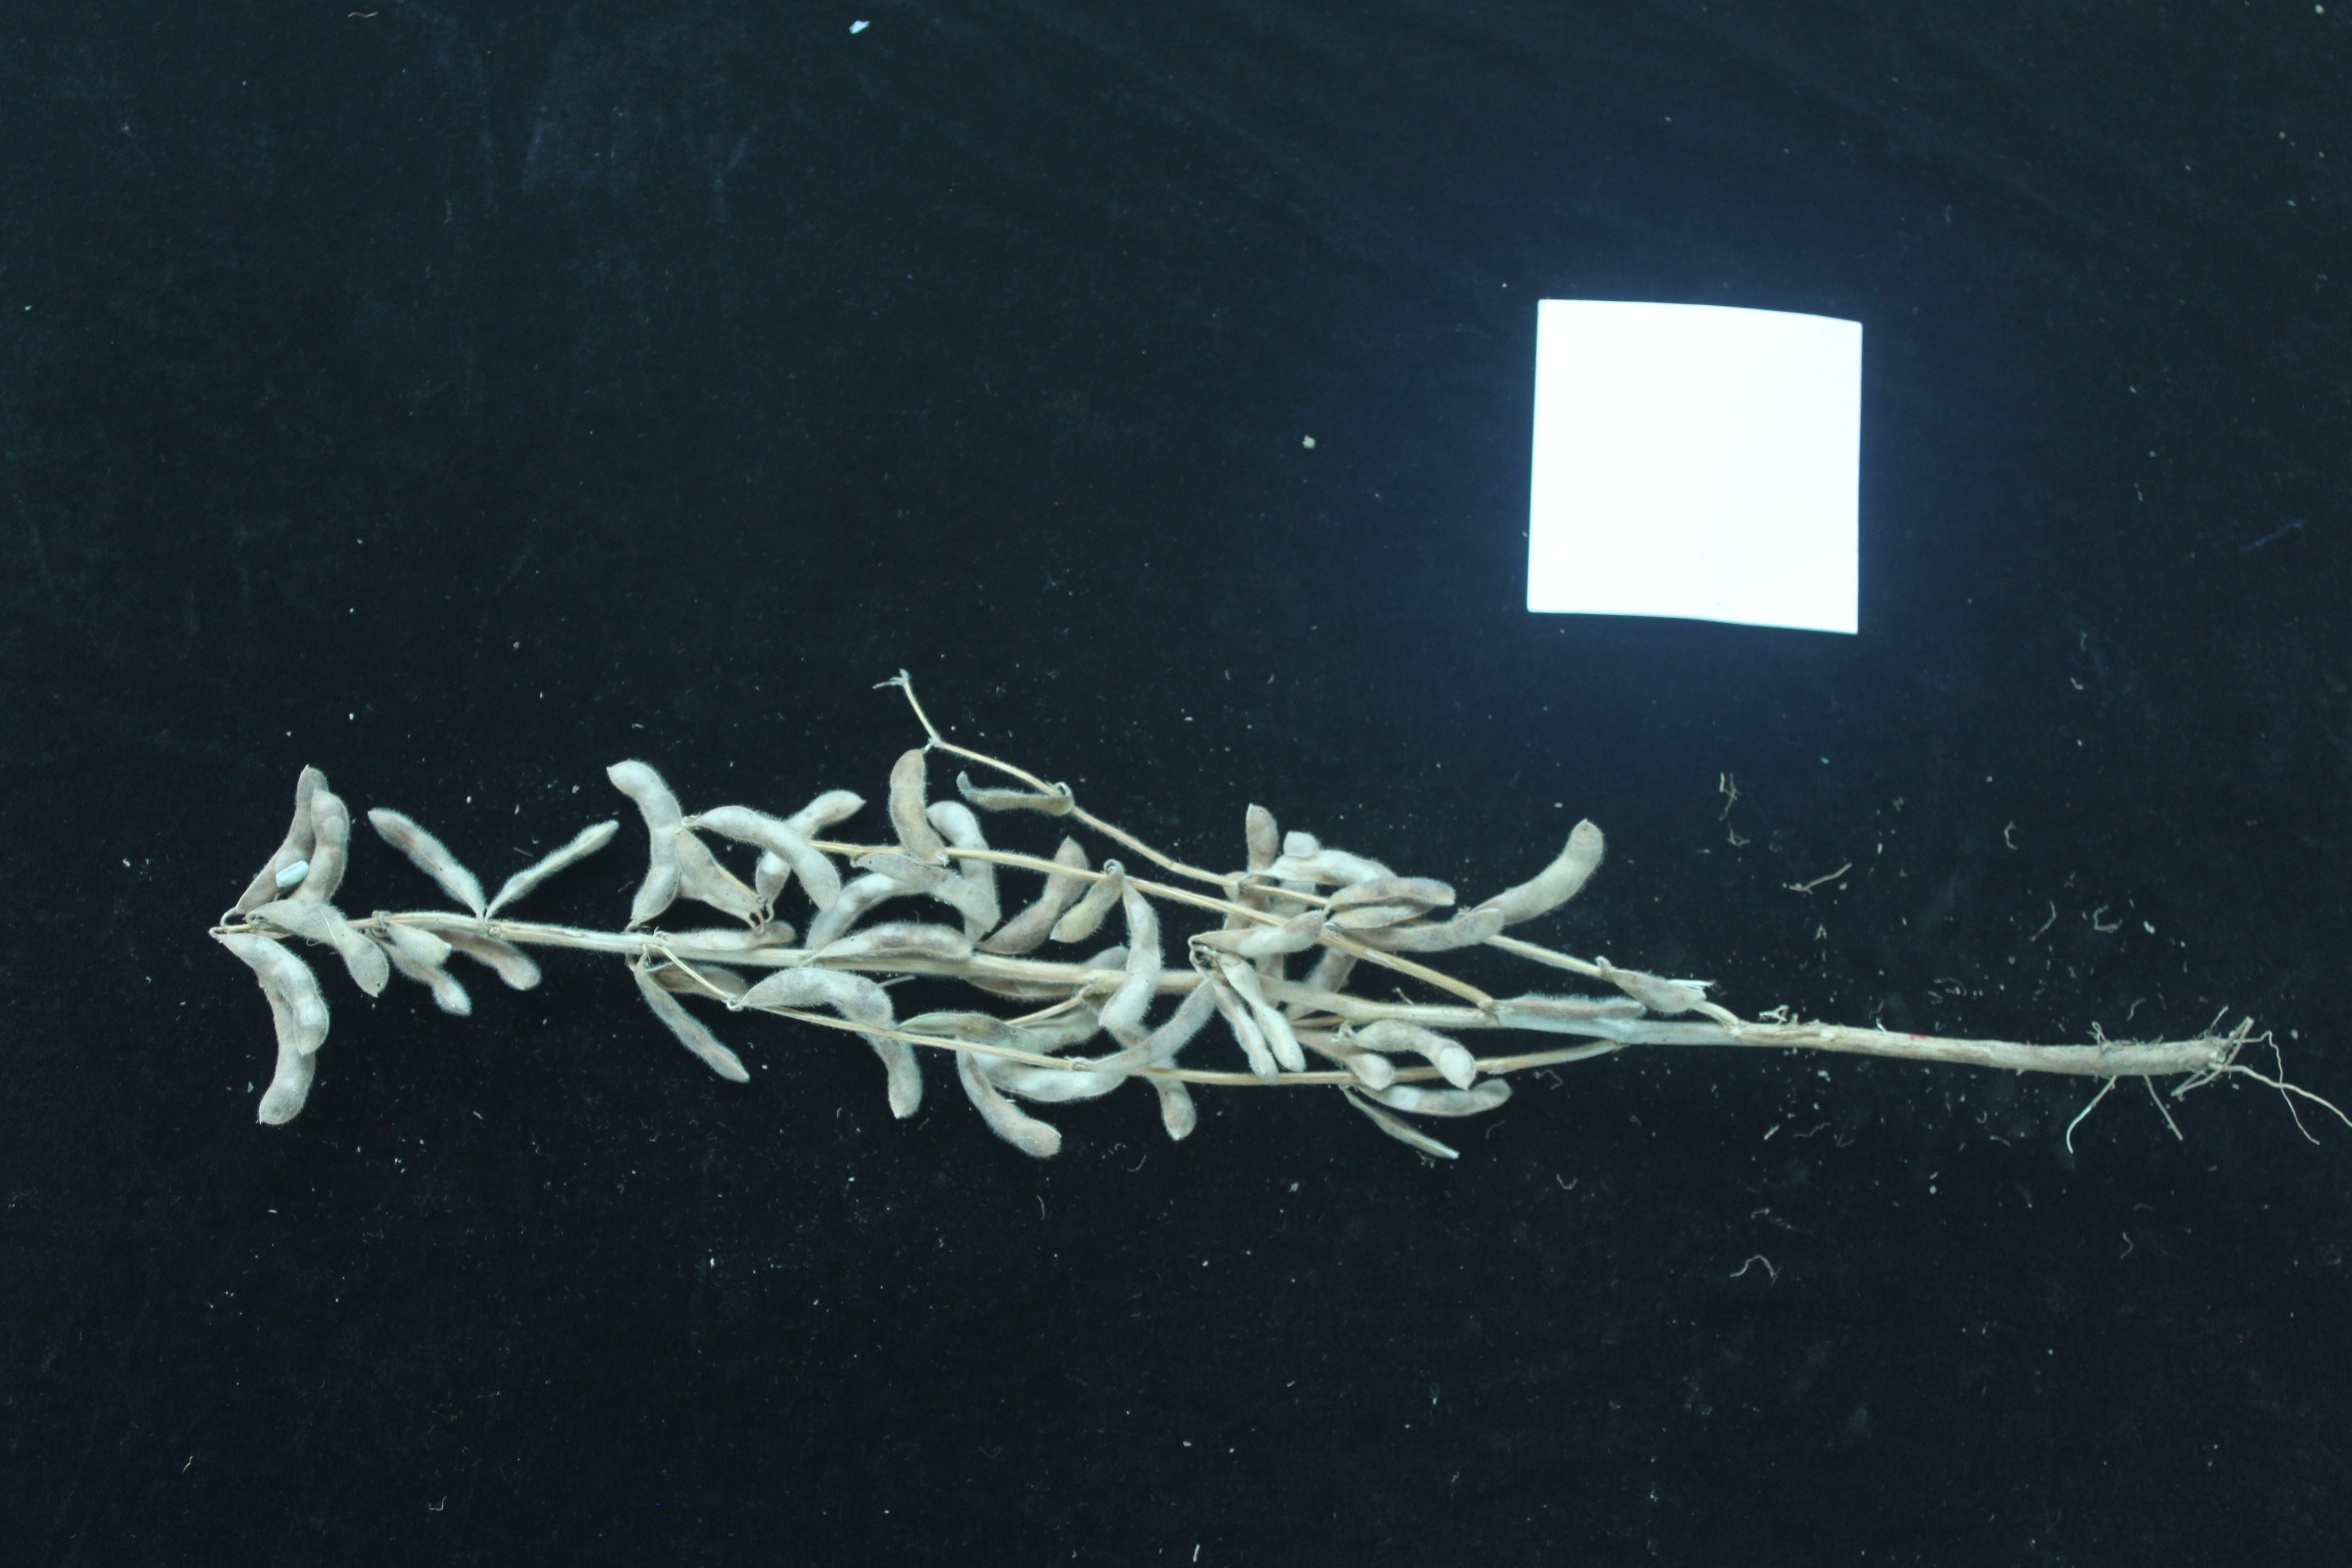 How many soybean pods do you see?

54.